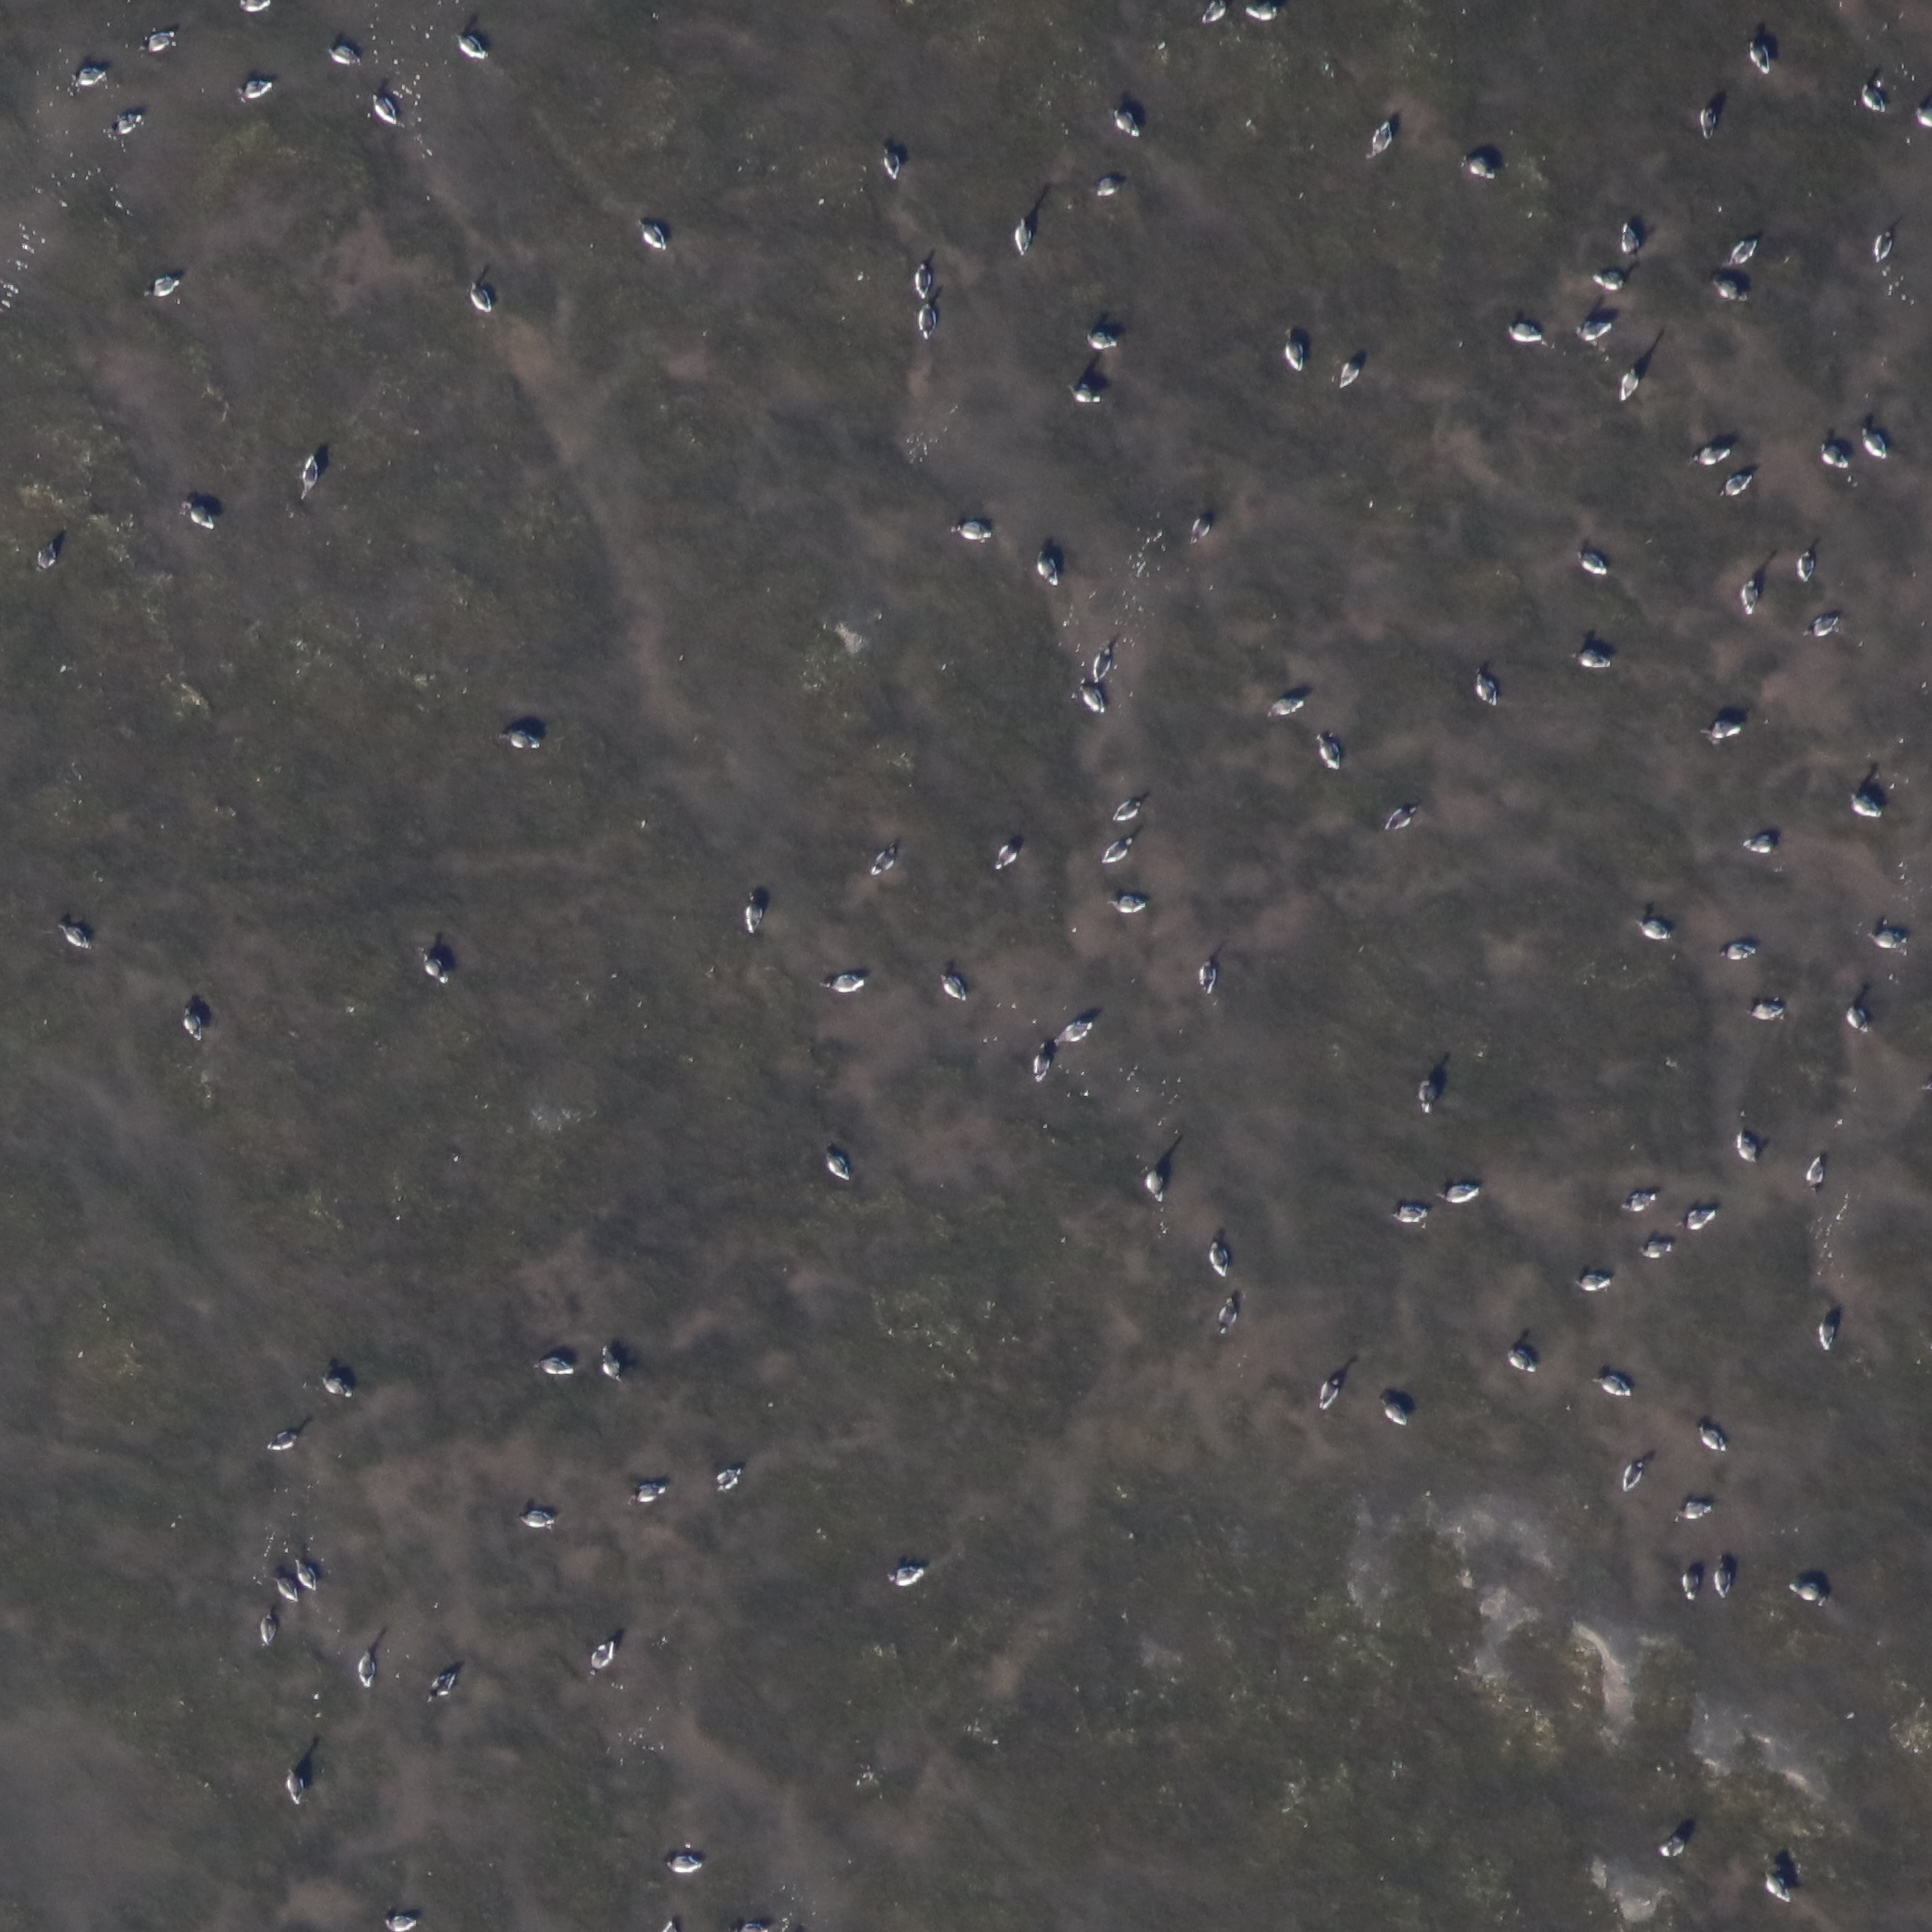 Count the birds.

125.